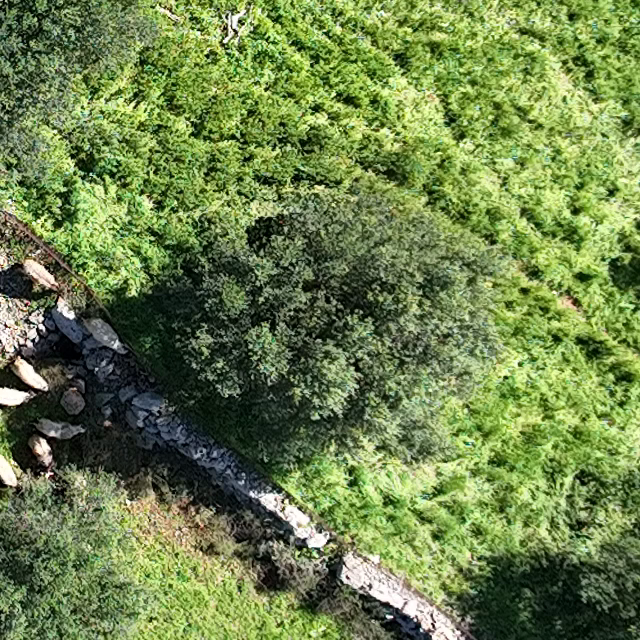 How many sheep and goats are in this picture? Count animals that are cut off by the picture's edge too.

8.